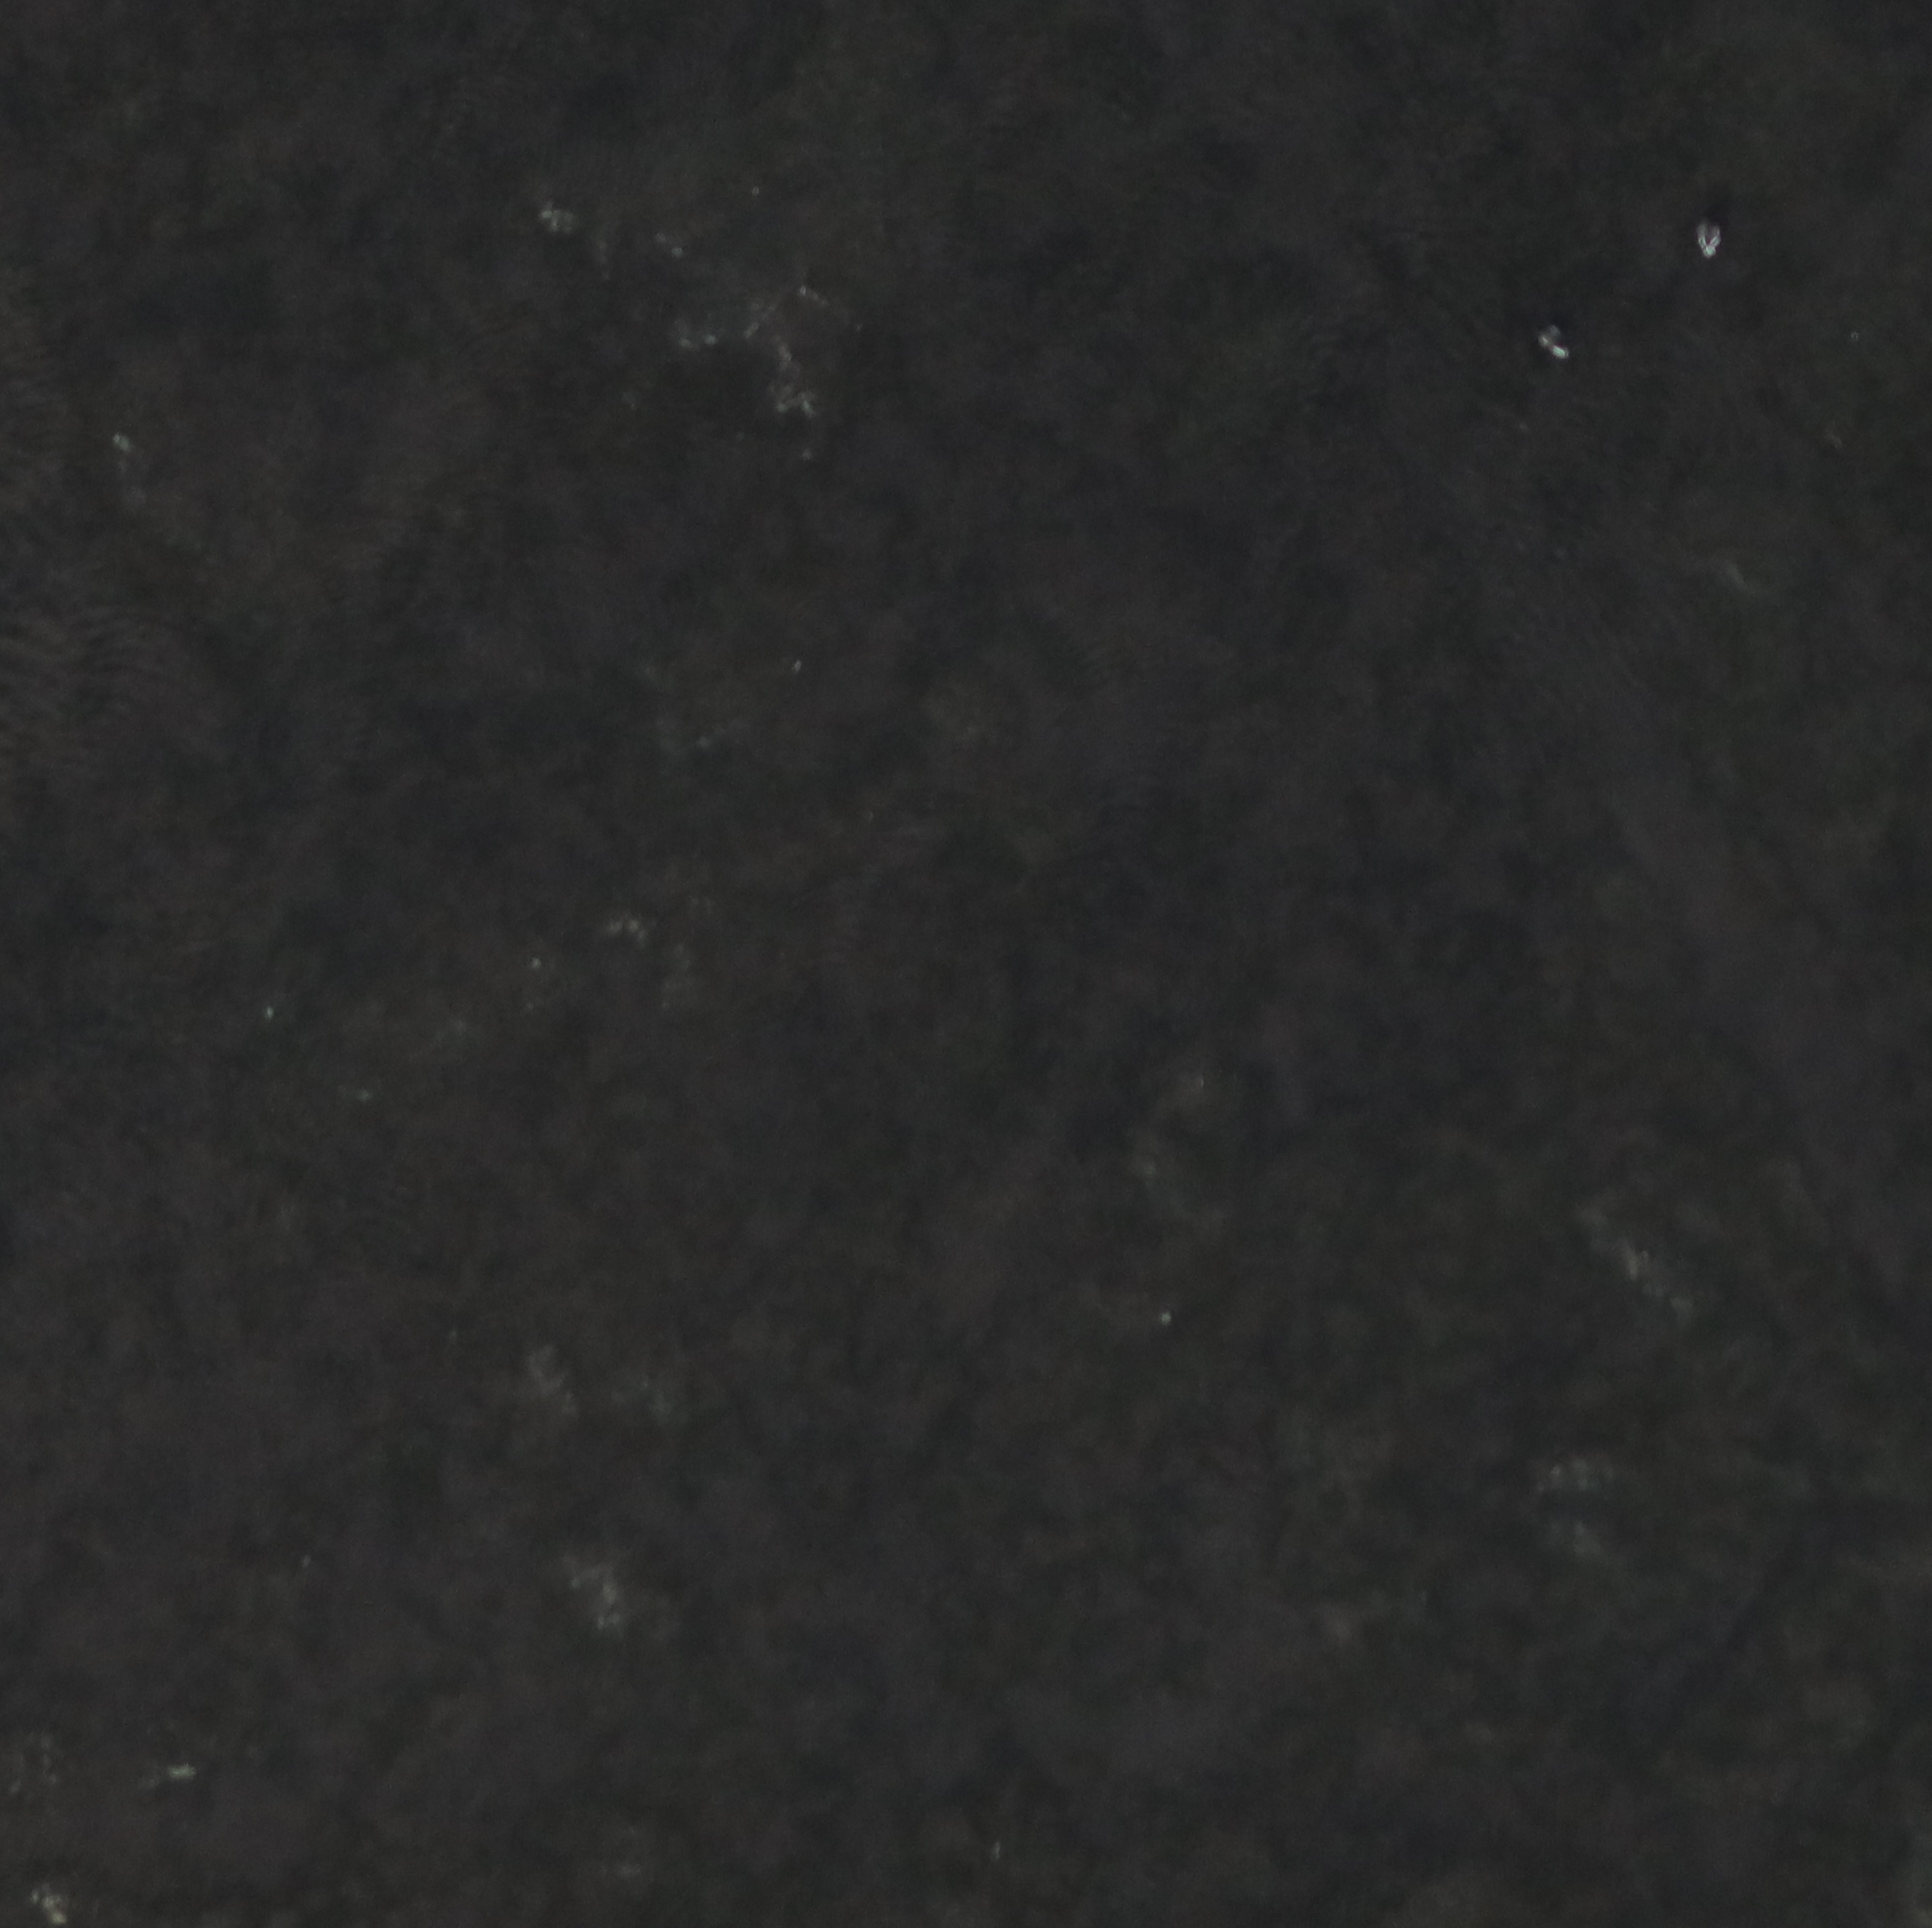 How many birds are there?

2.